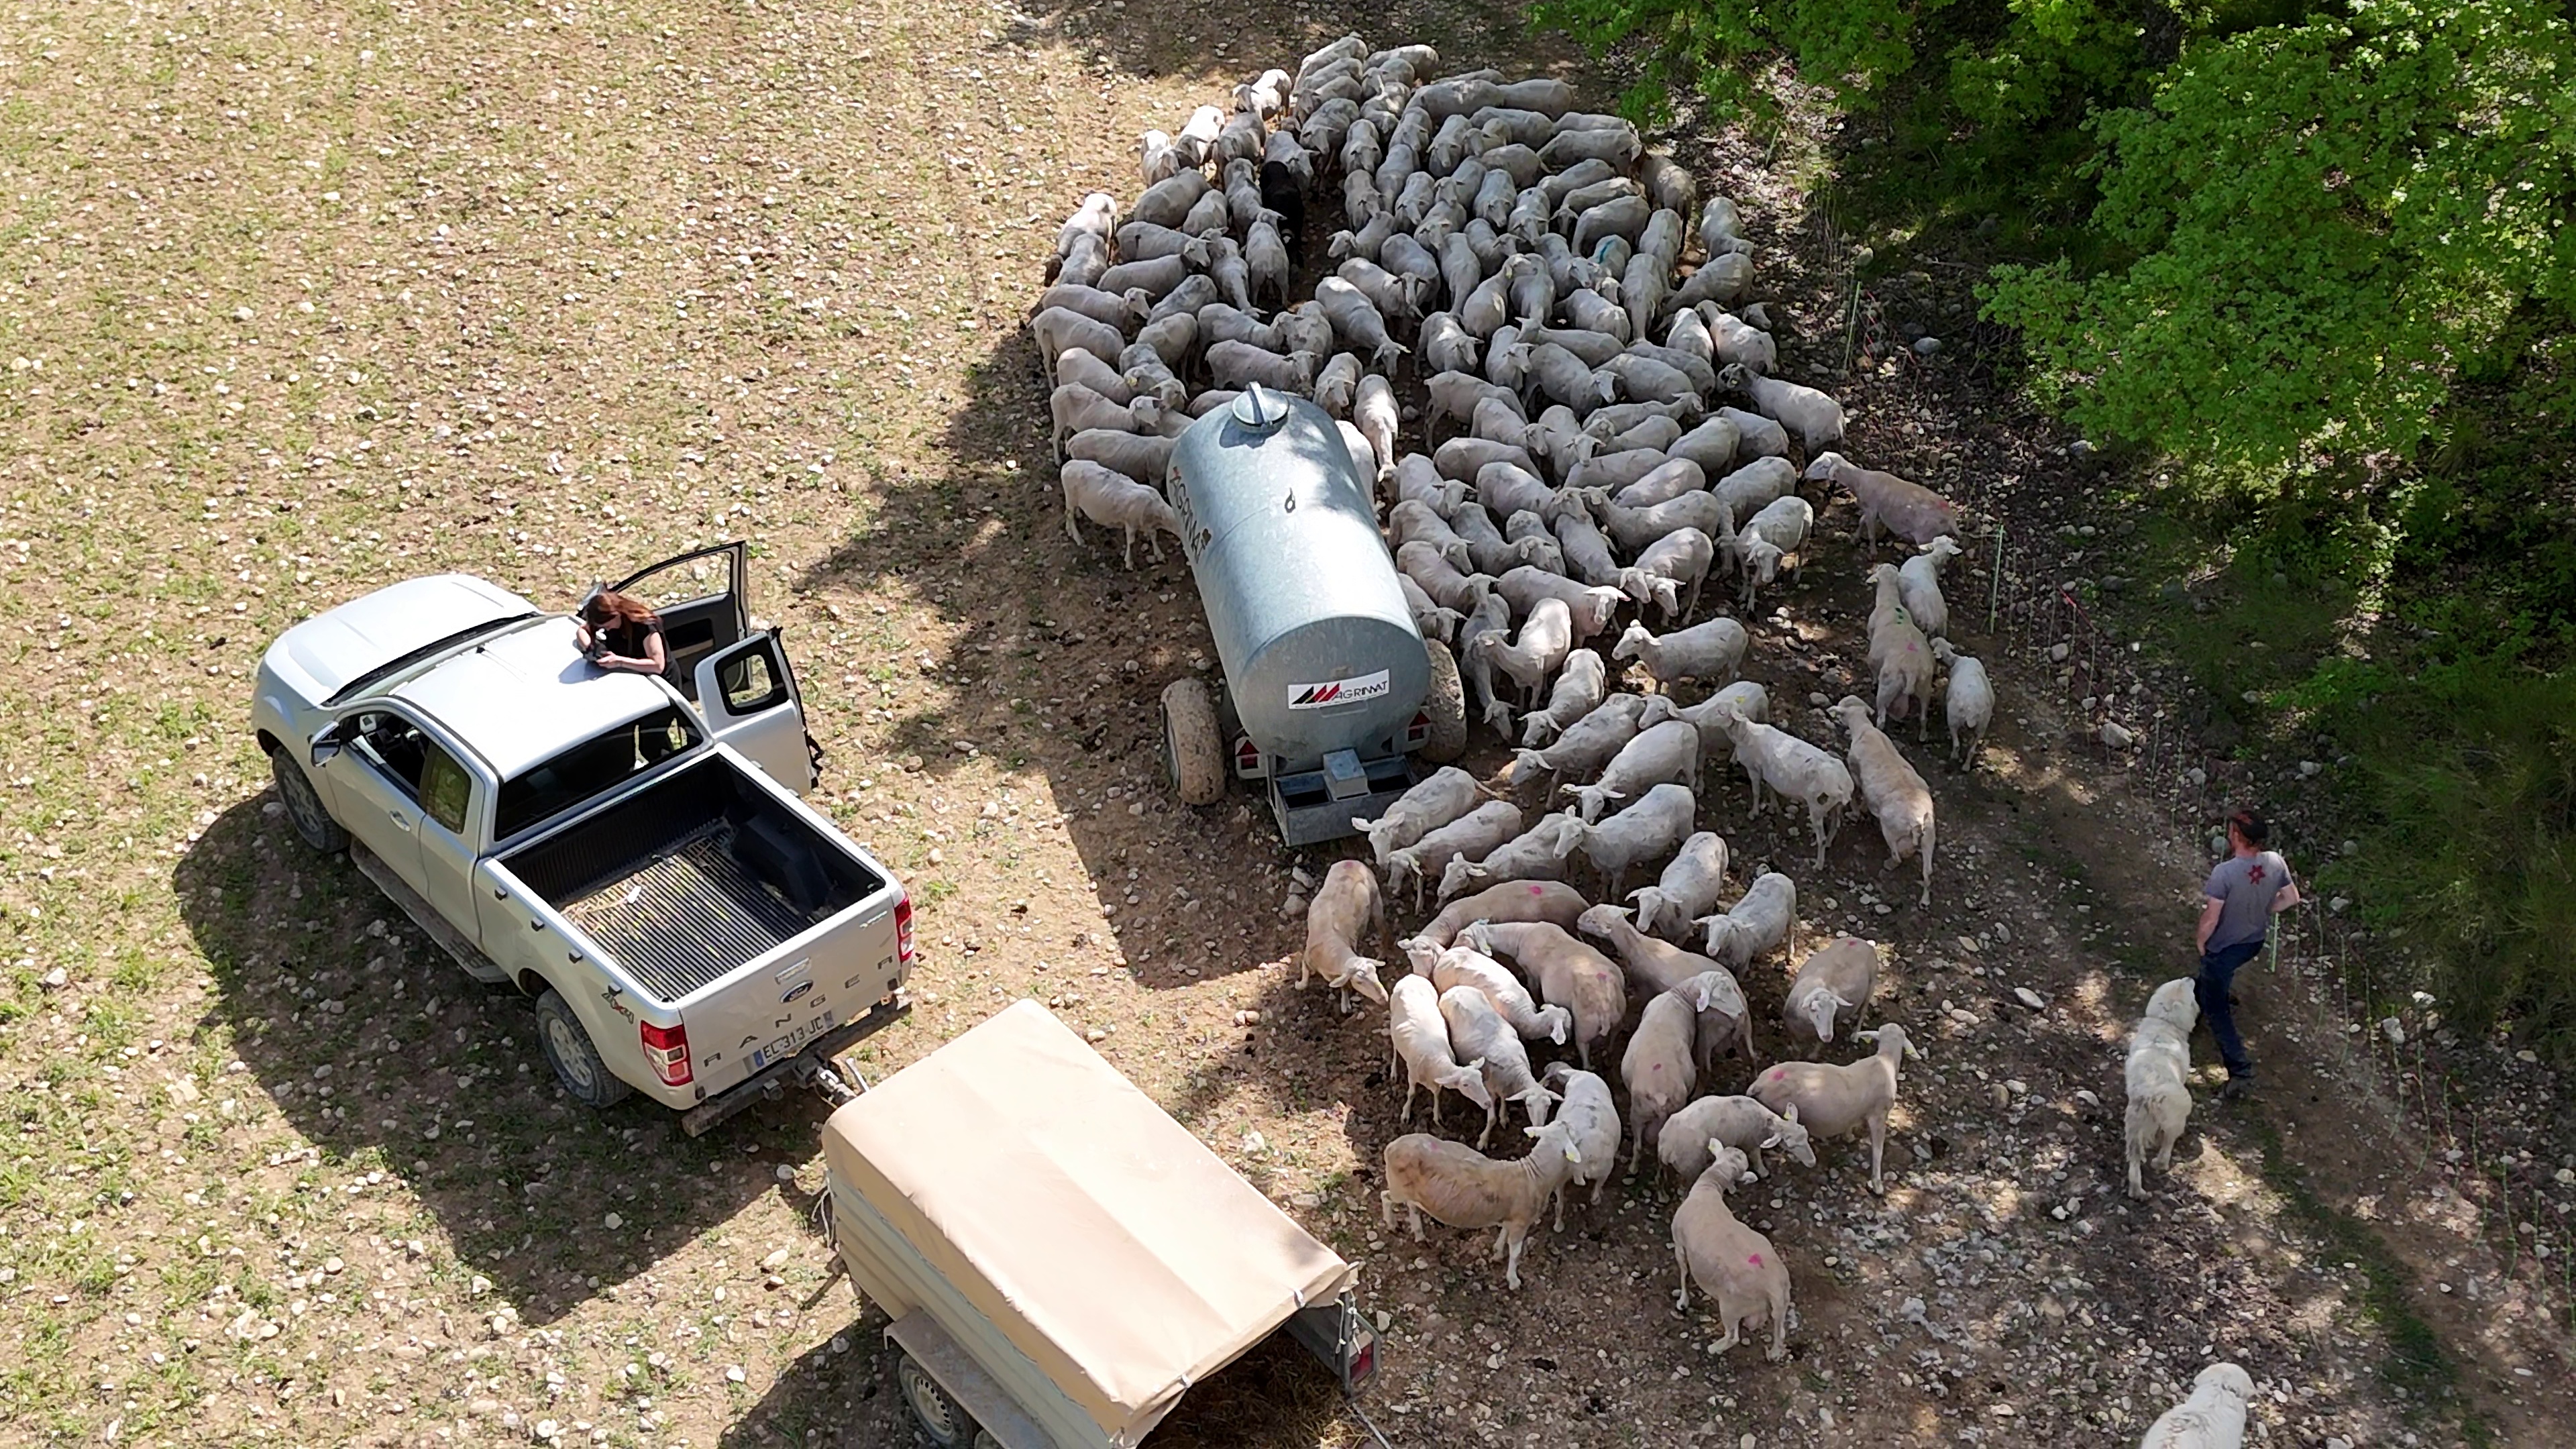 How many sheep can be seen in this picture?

142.